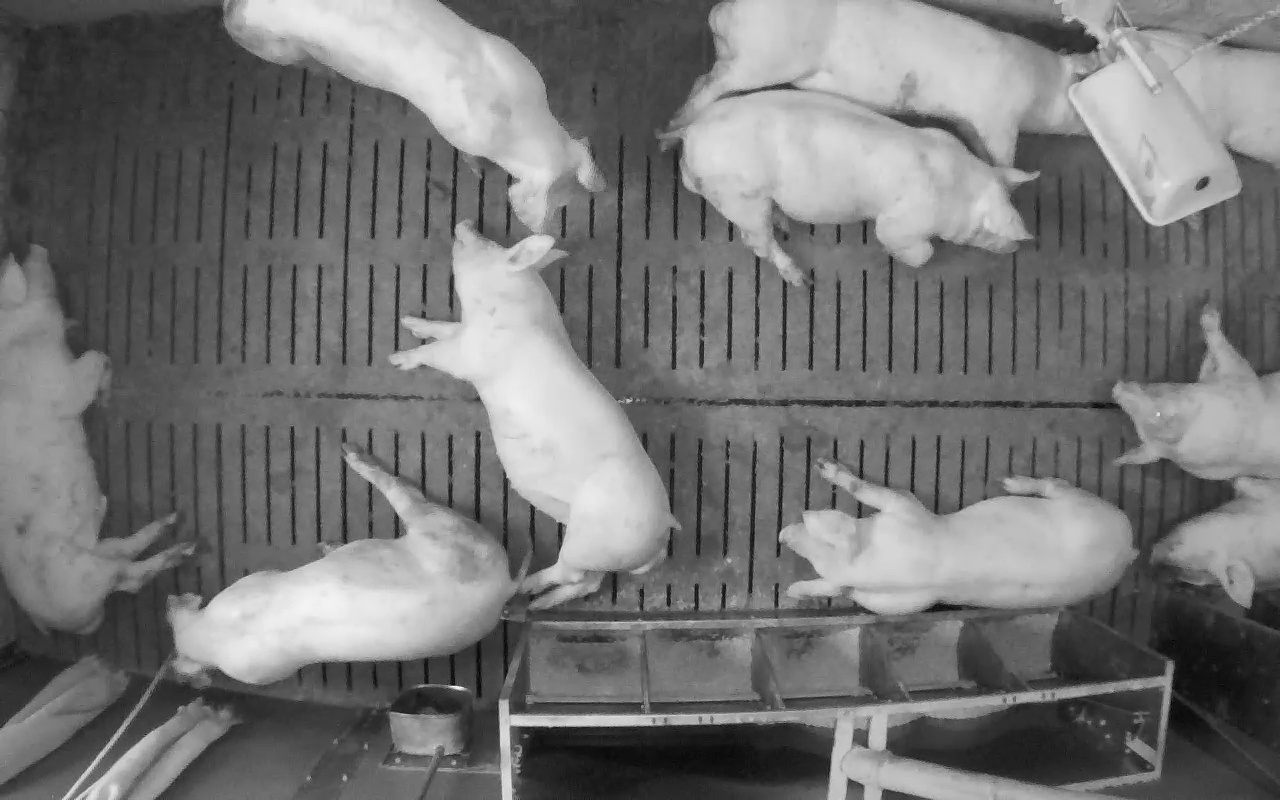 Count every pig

10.